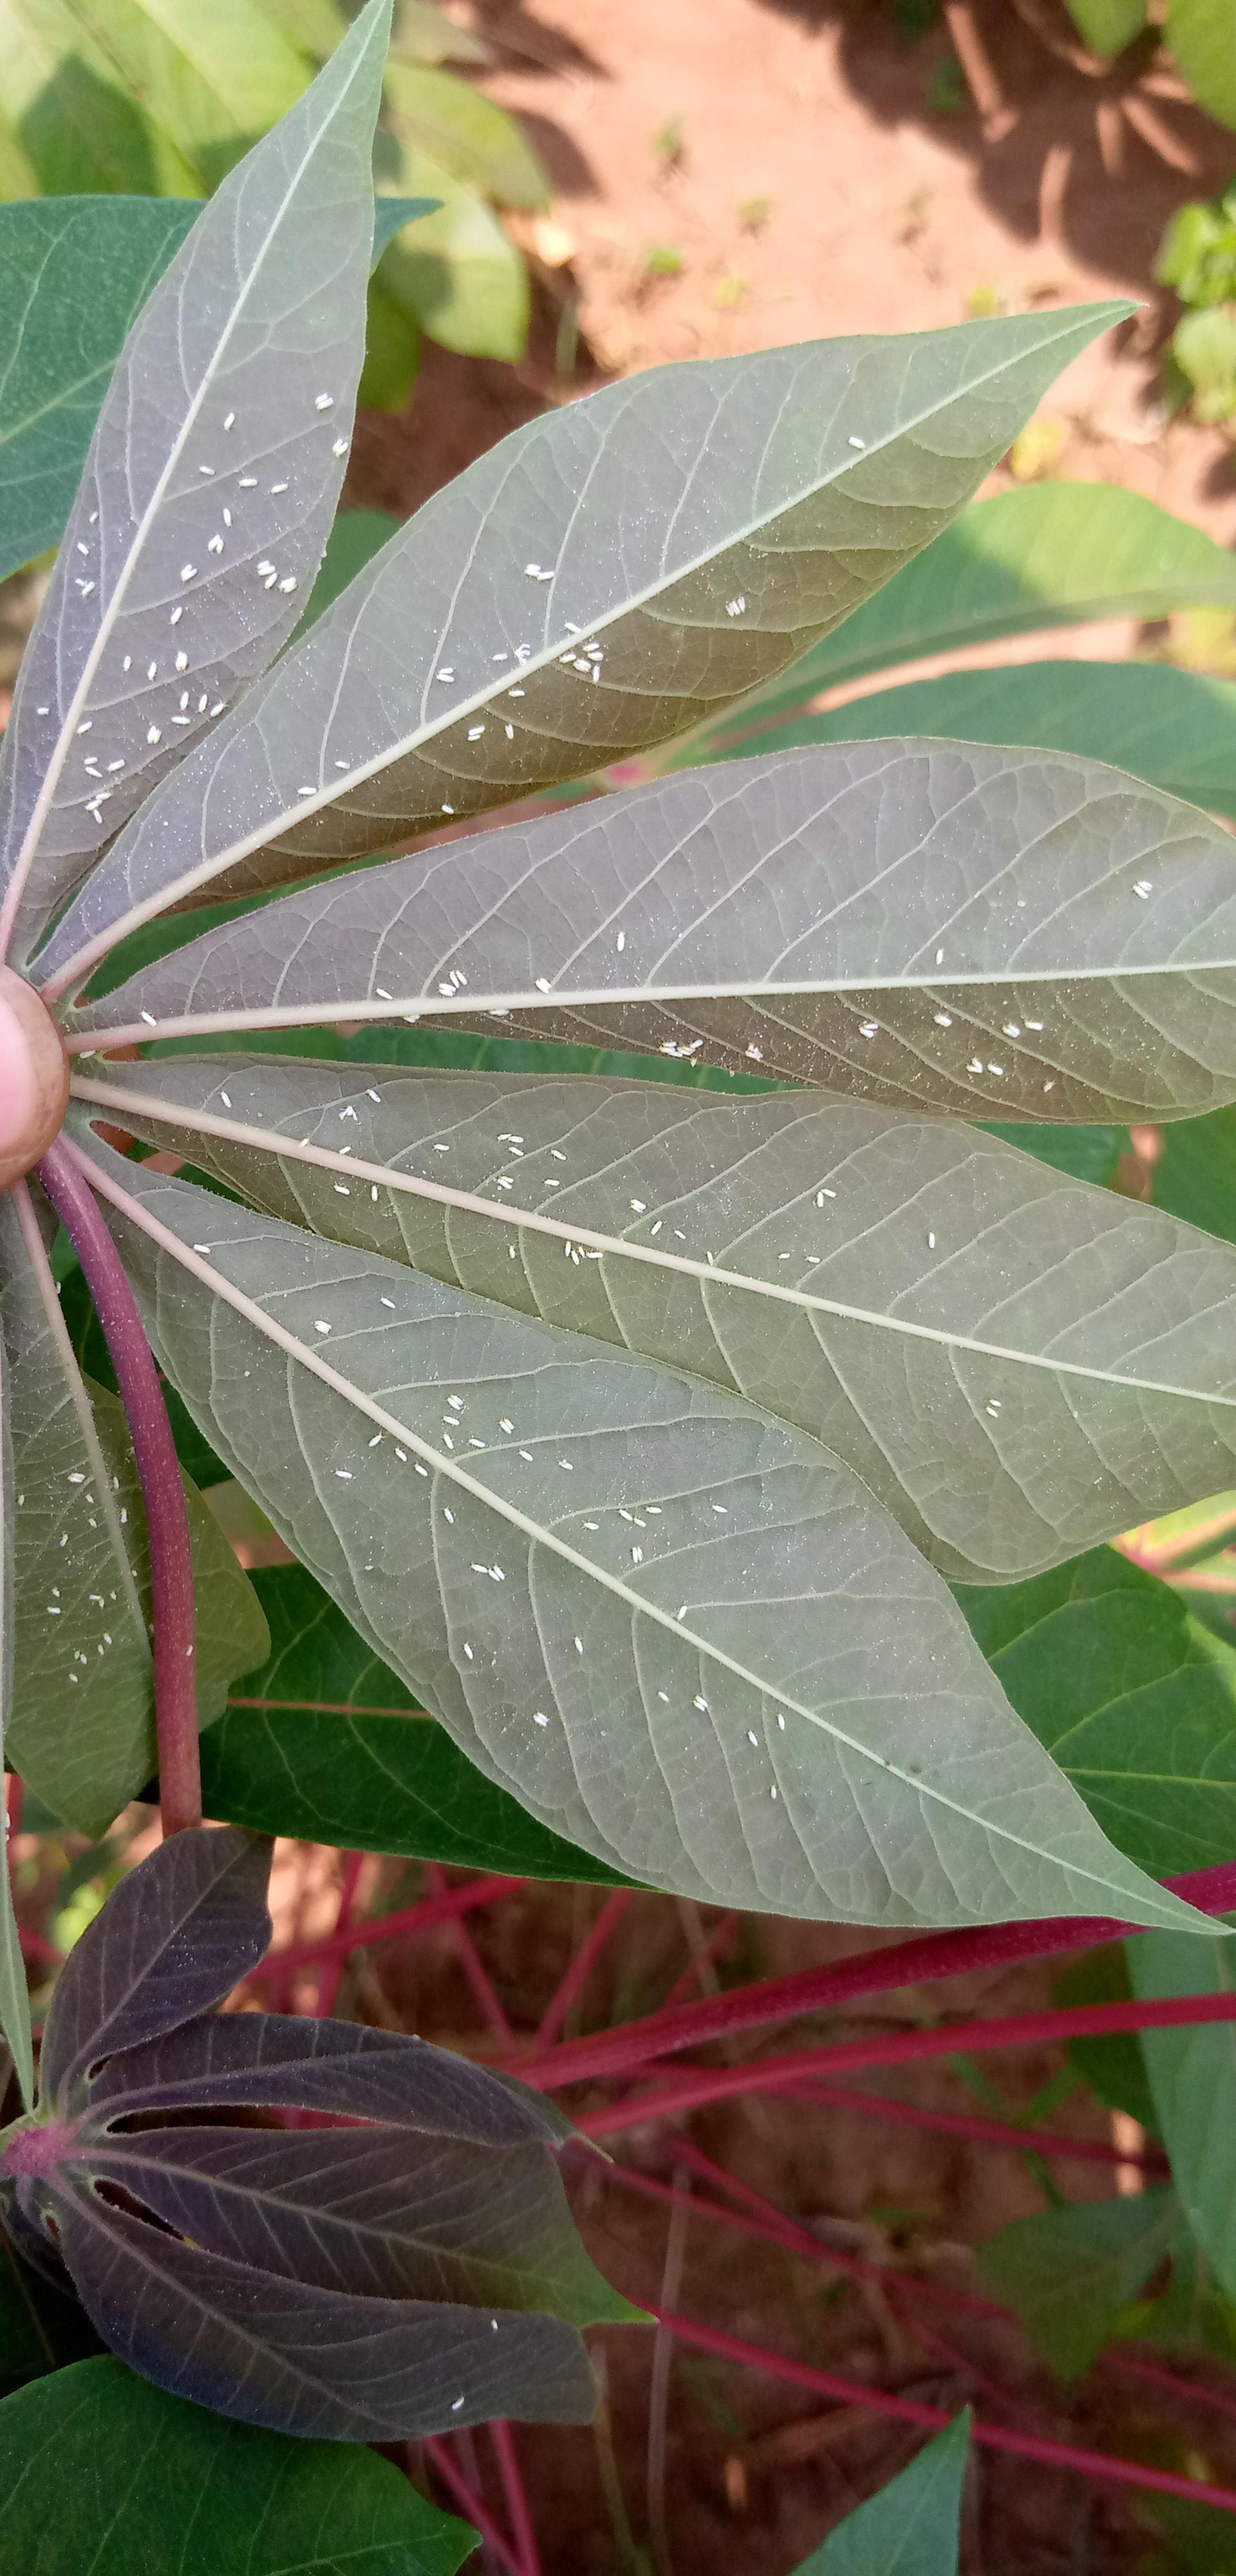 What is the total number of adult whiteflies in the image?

181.